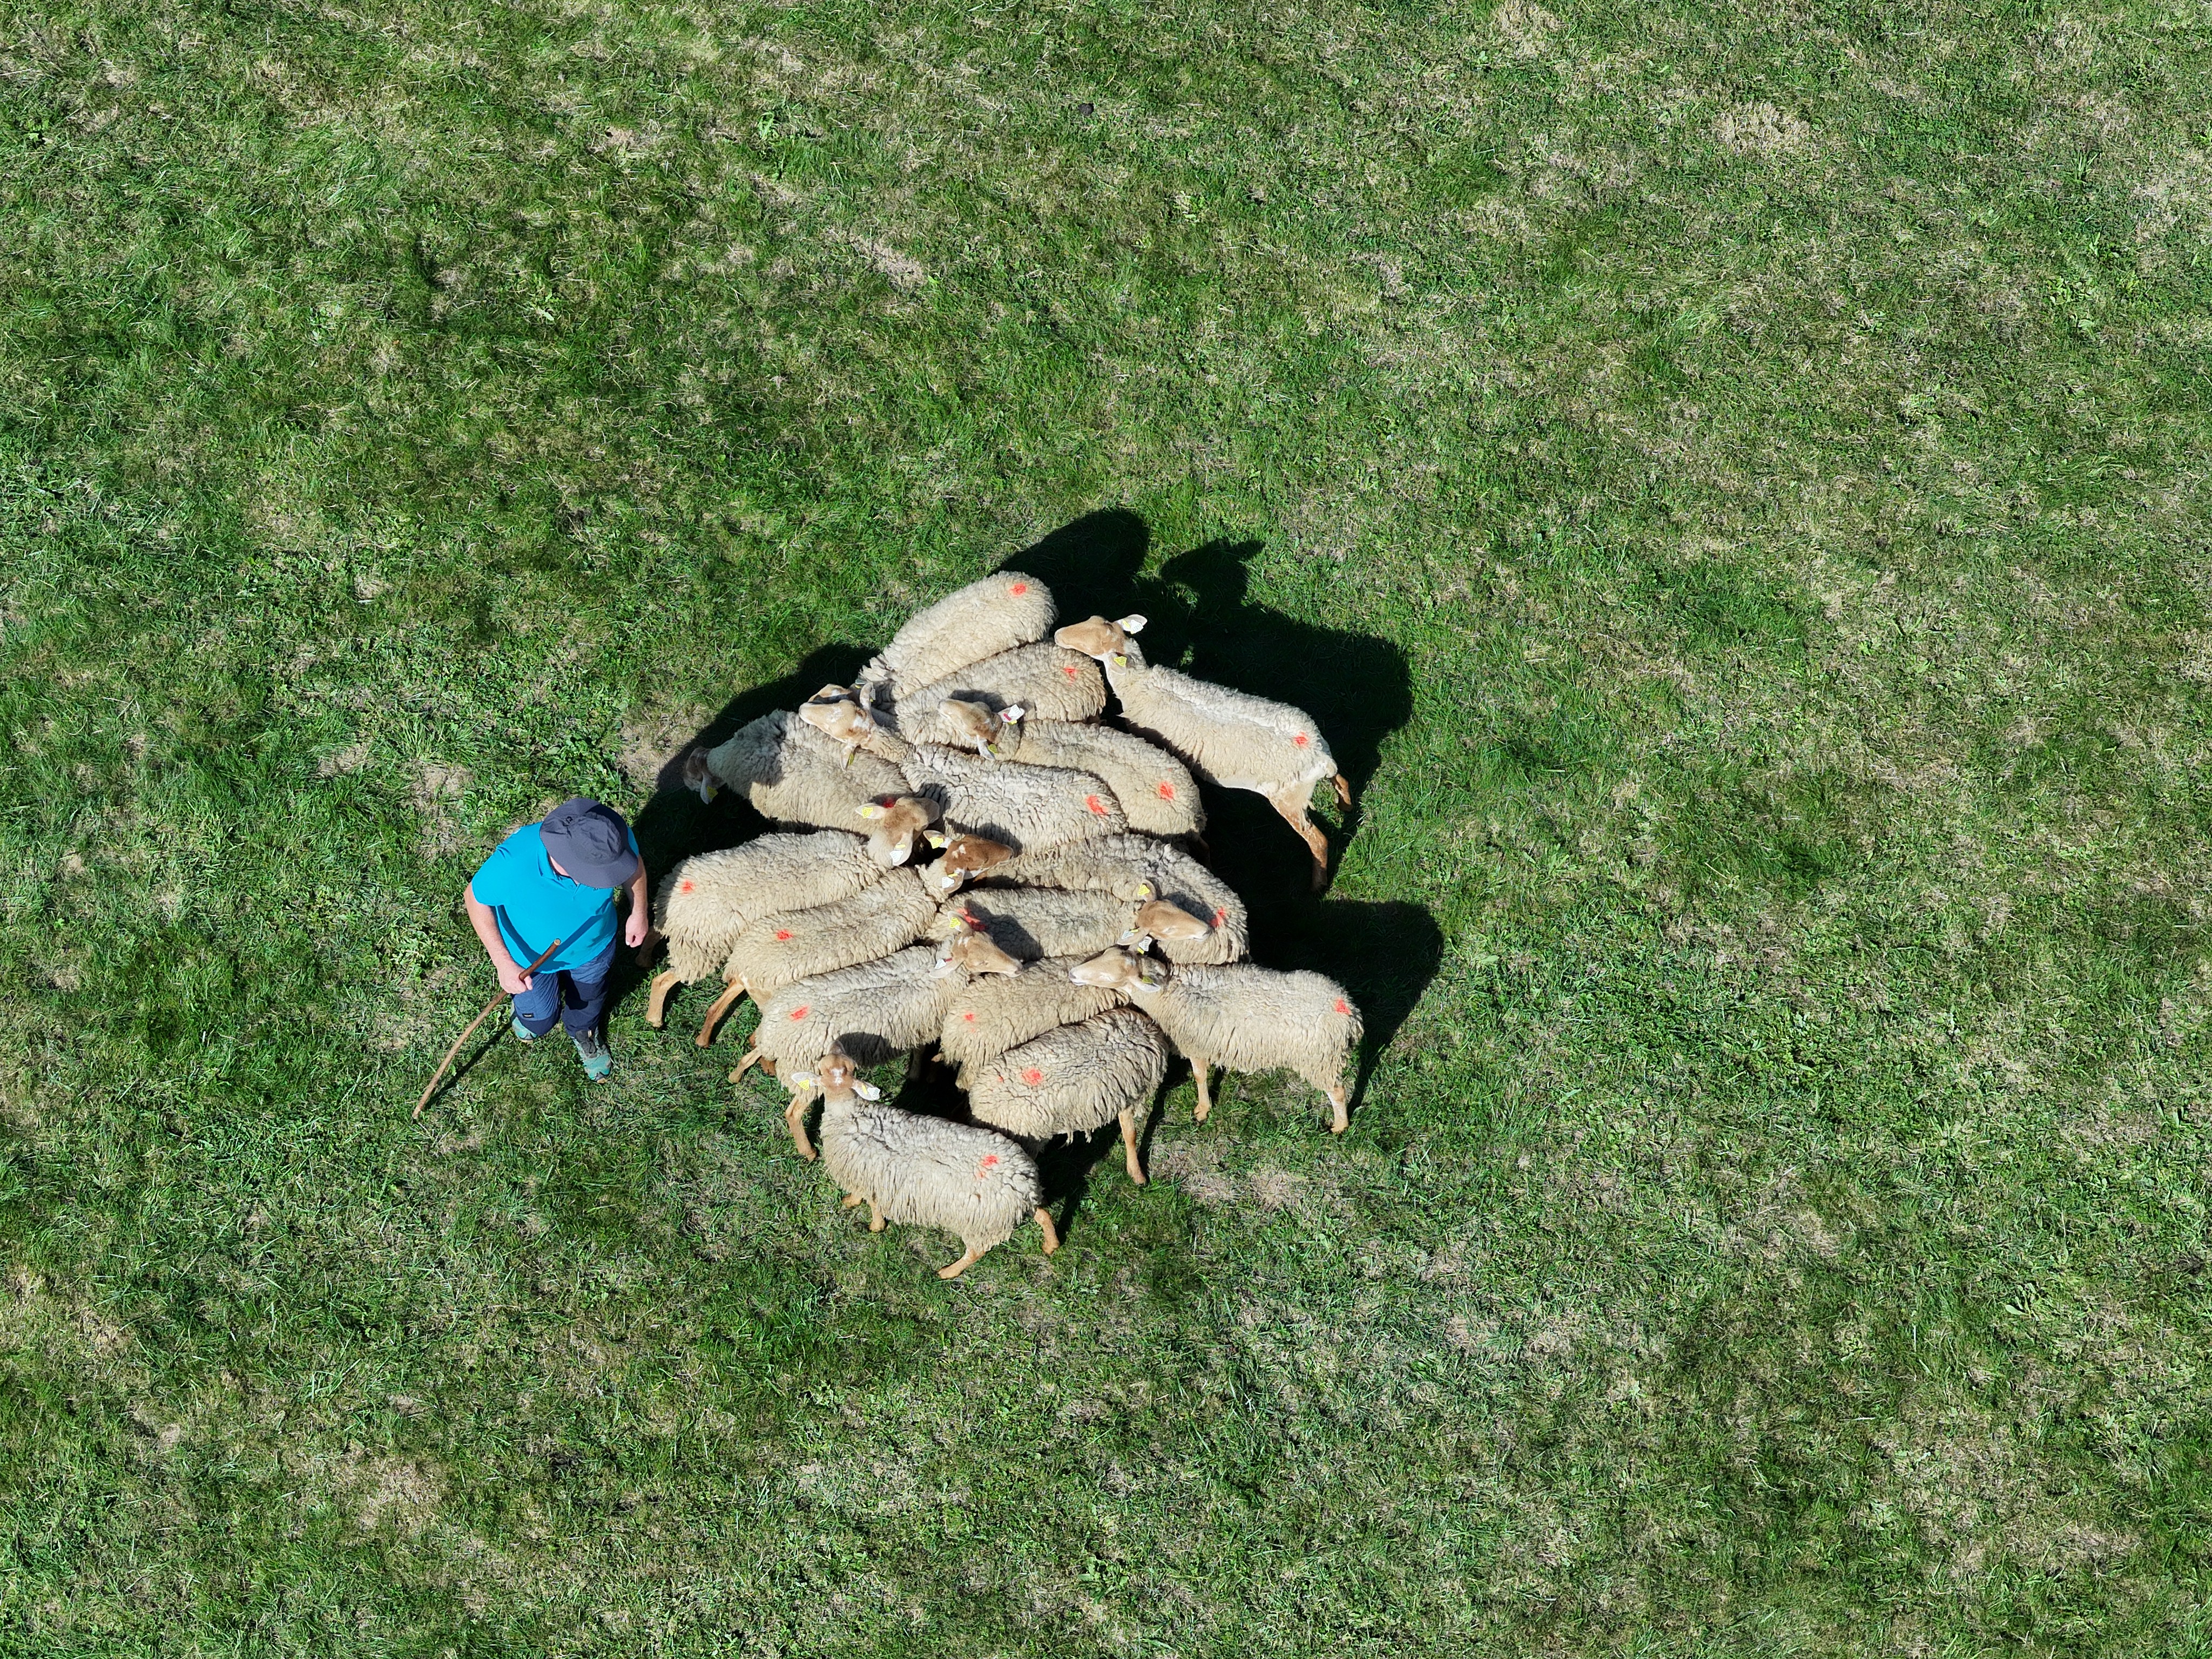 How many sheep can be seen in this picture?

15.